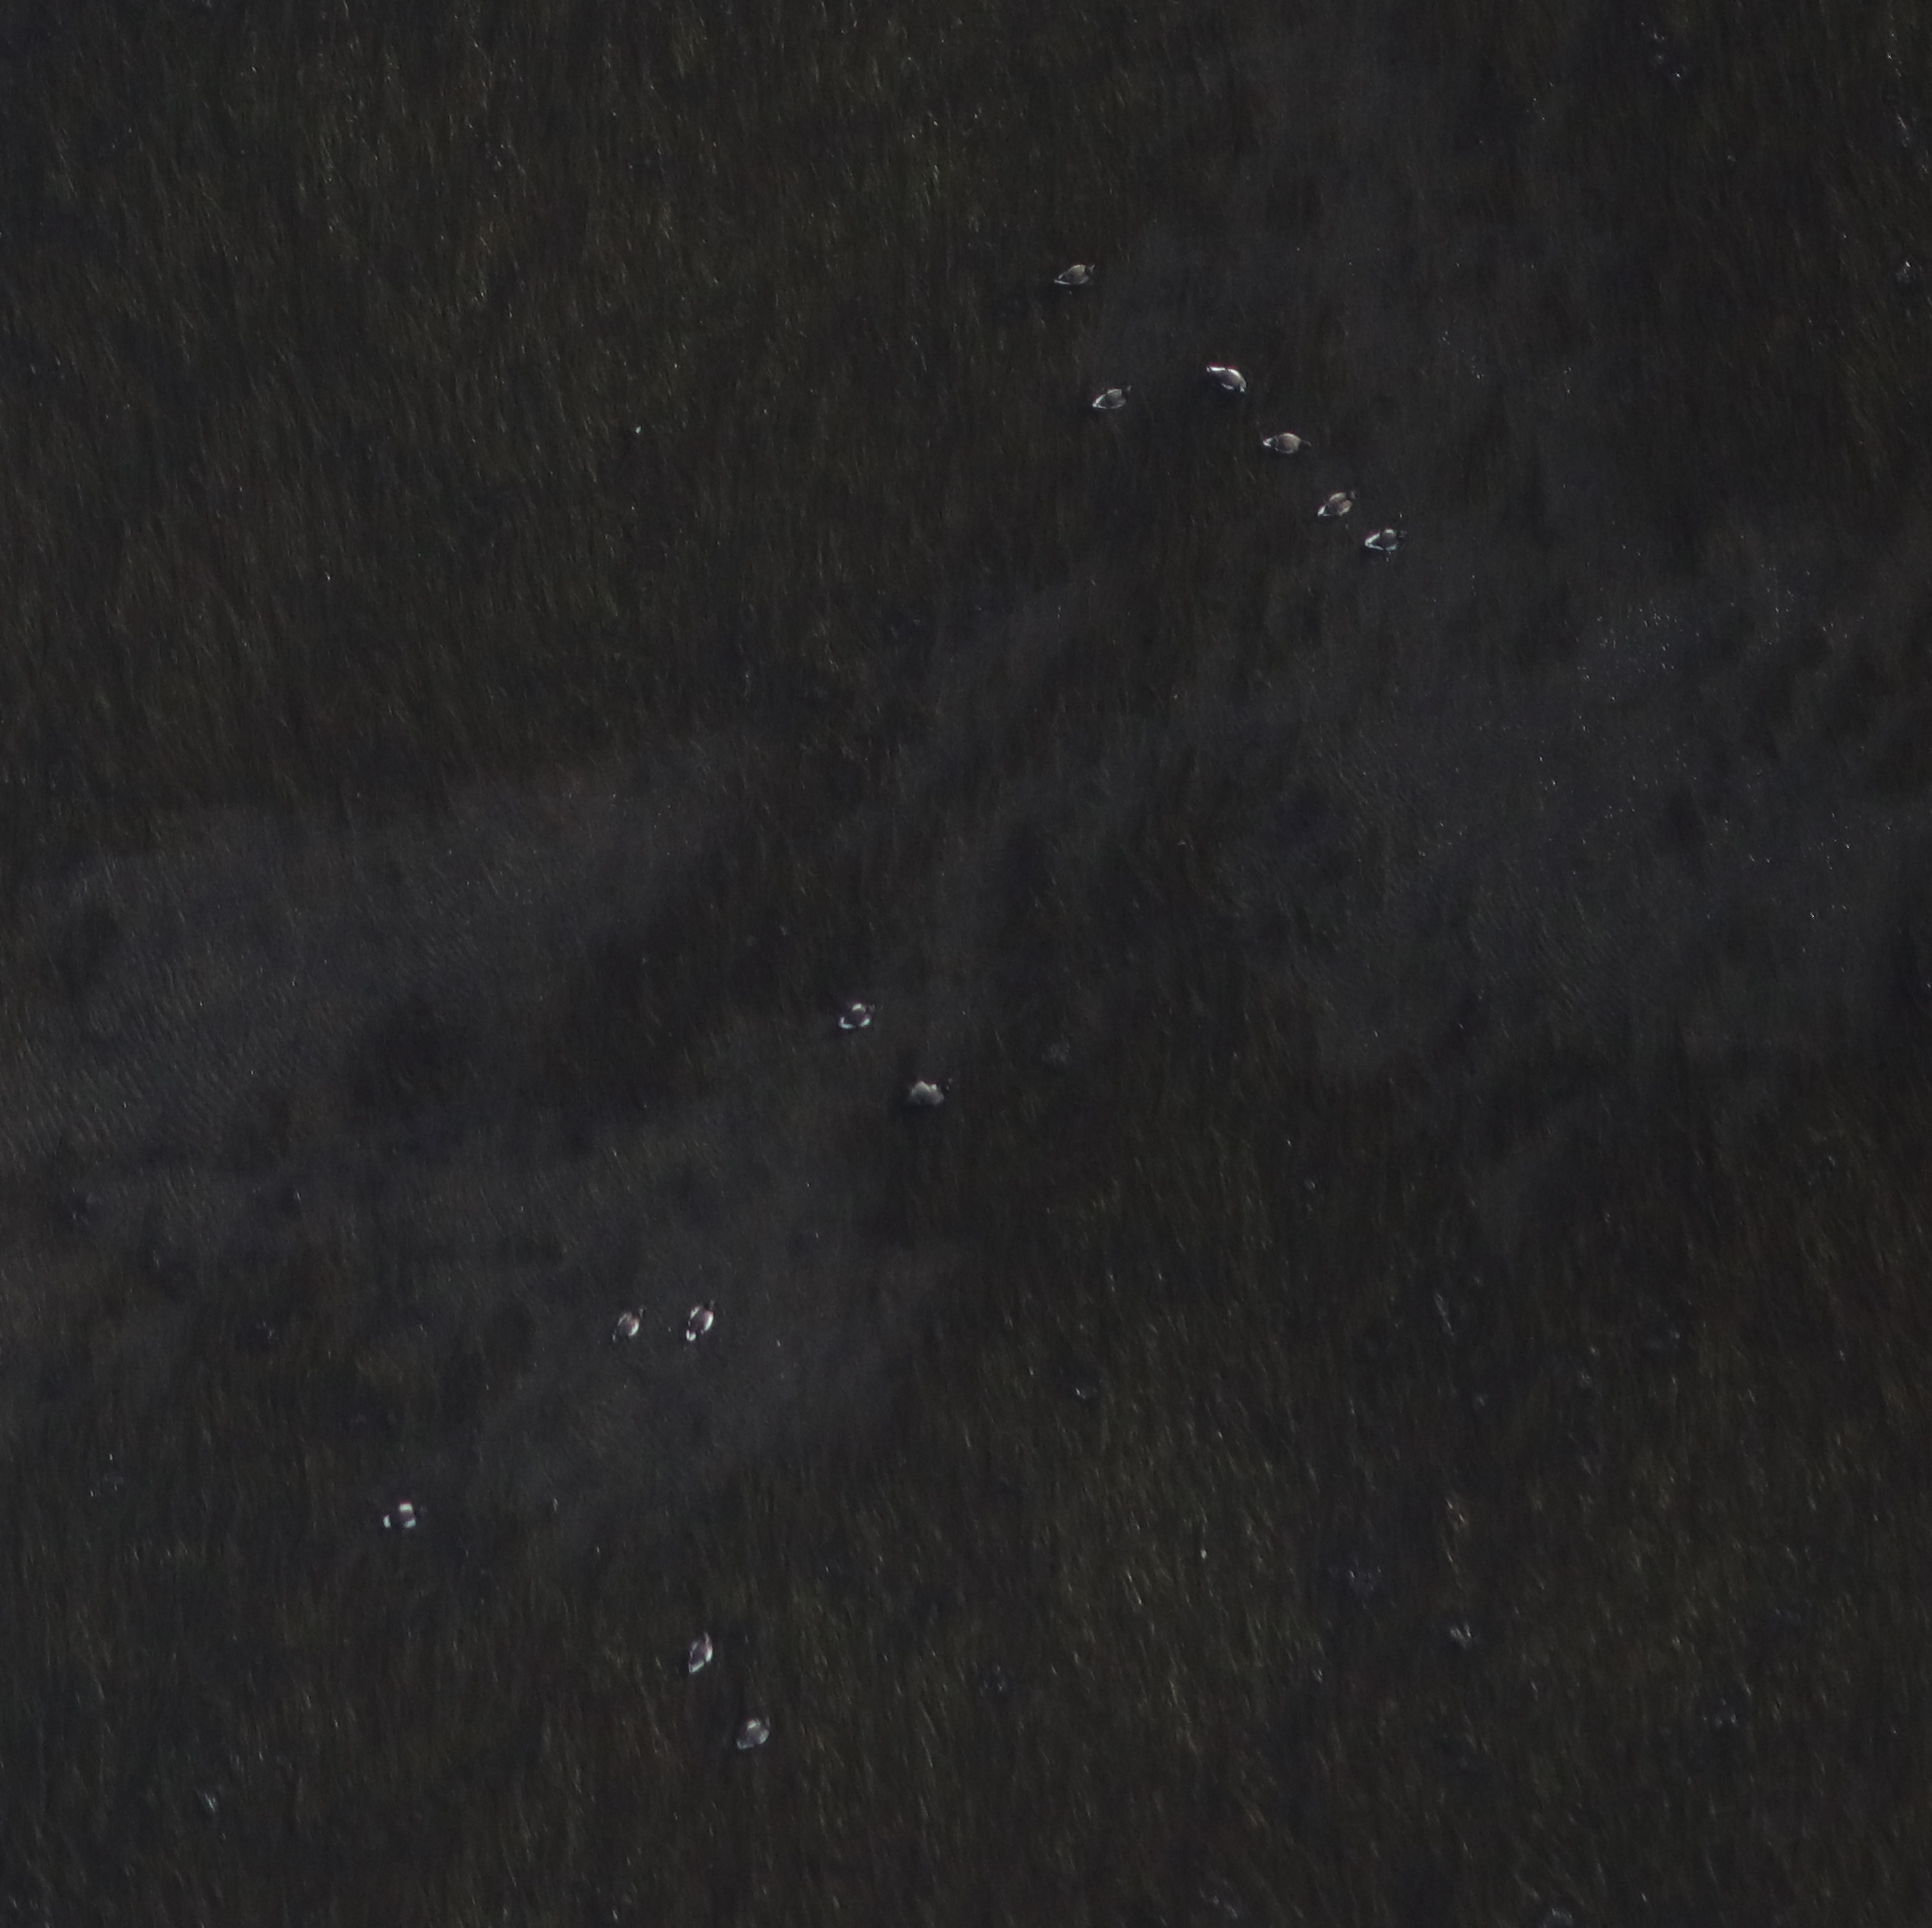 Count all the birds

13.